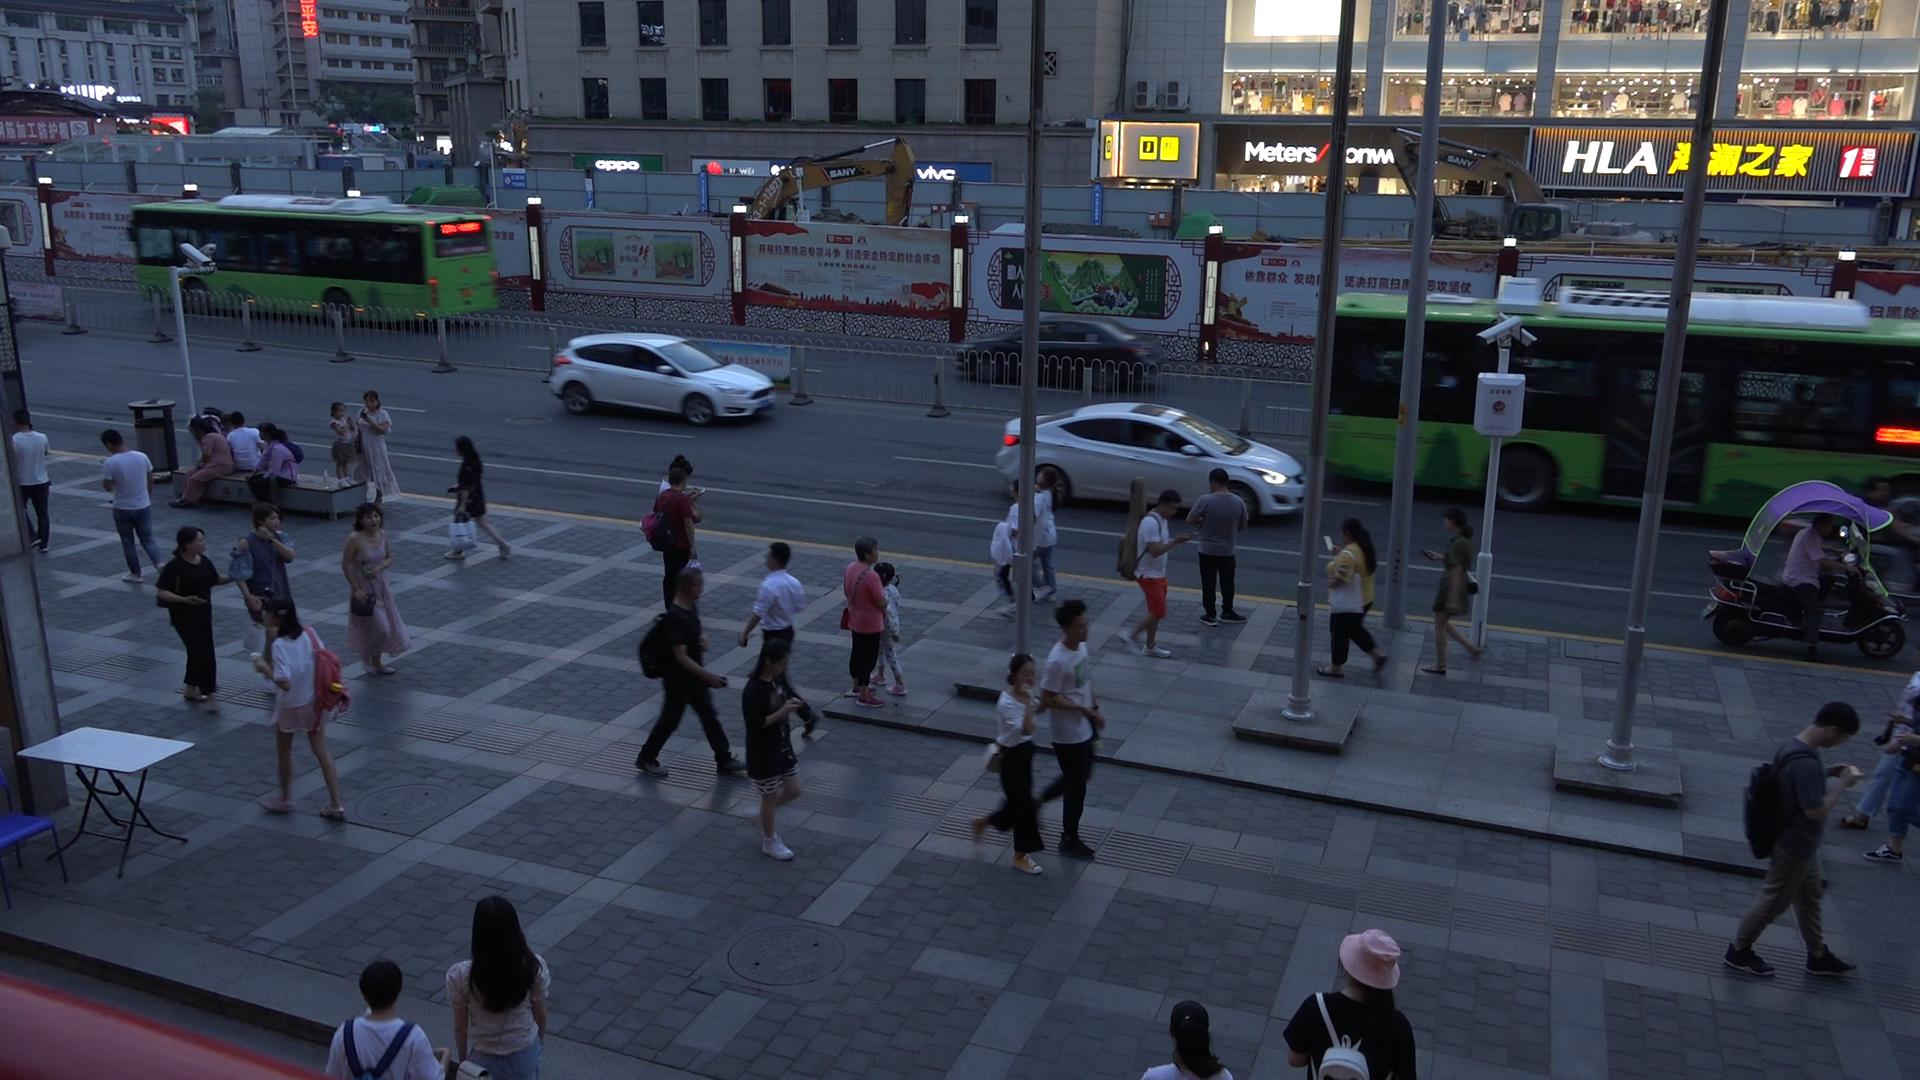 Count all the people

34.